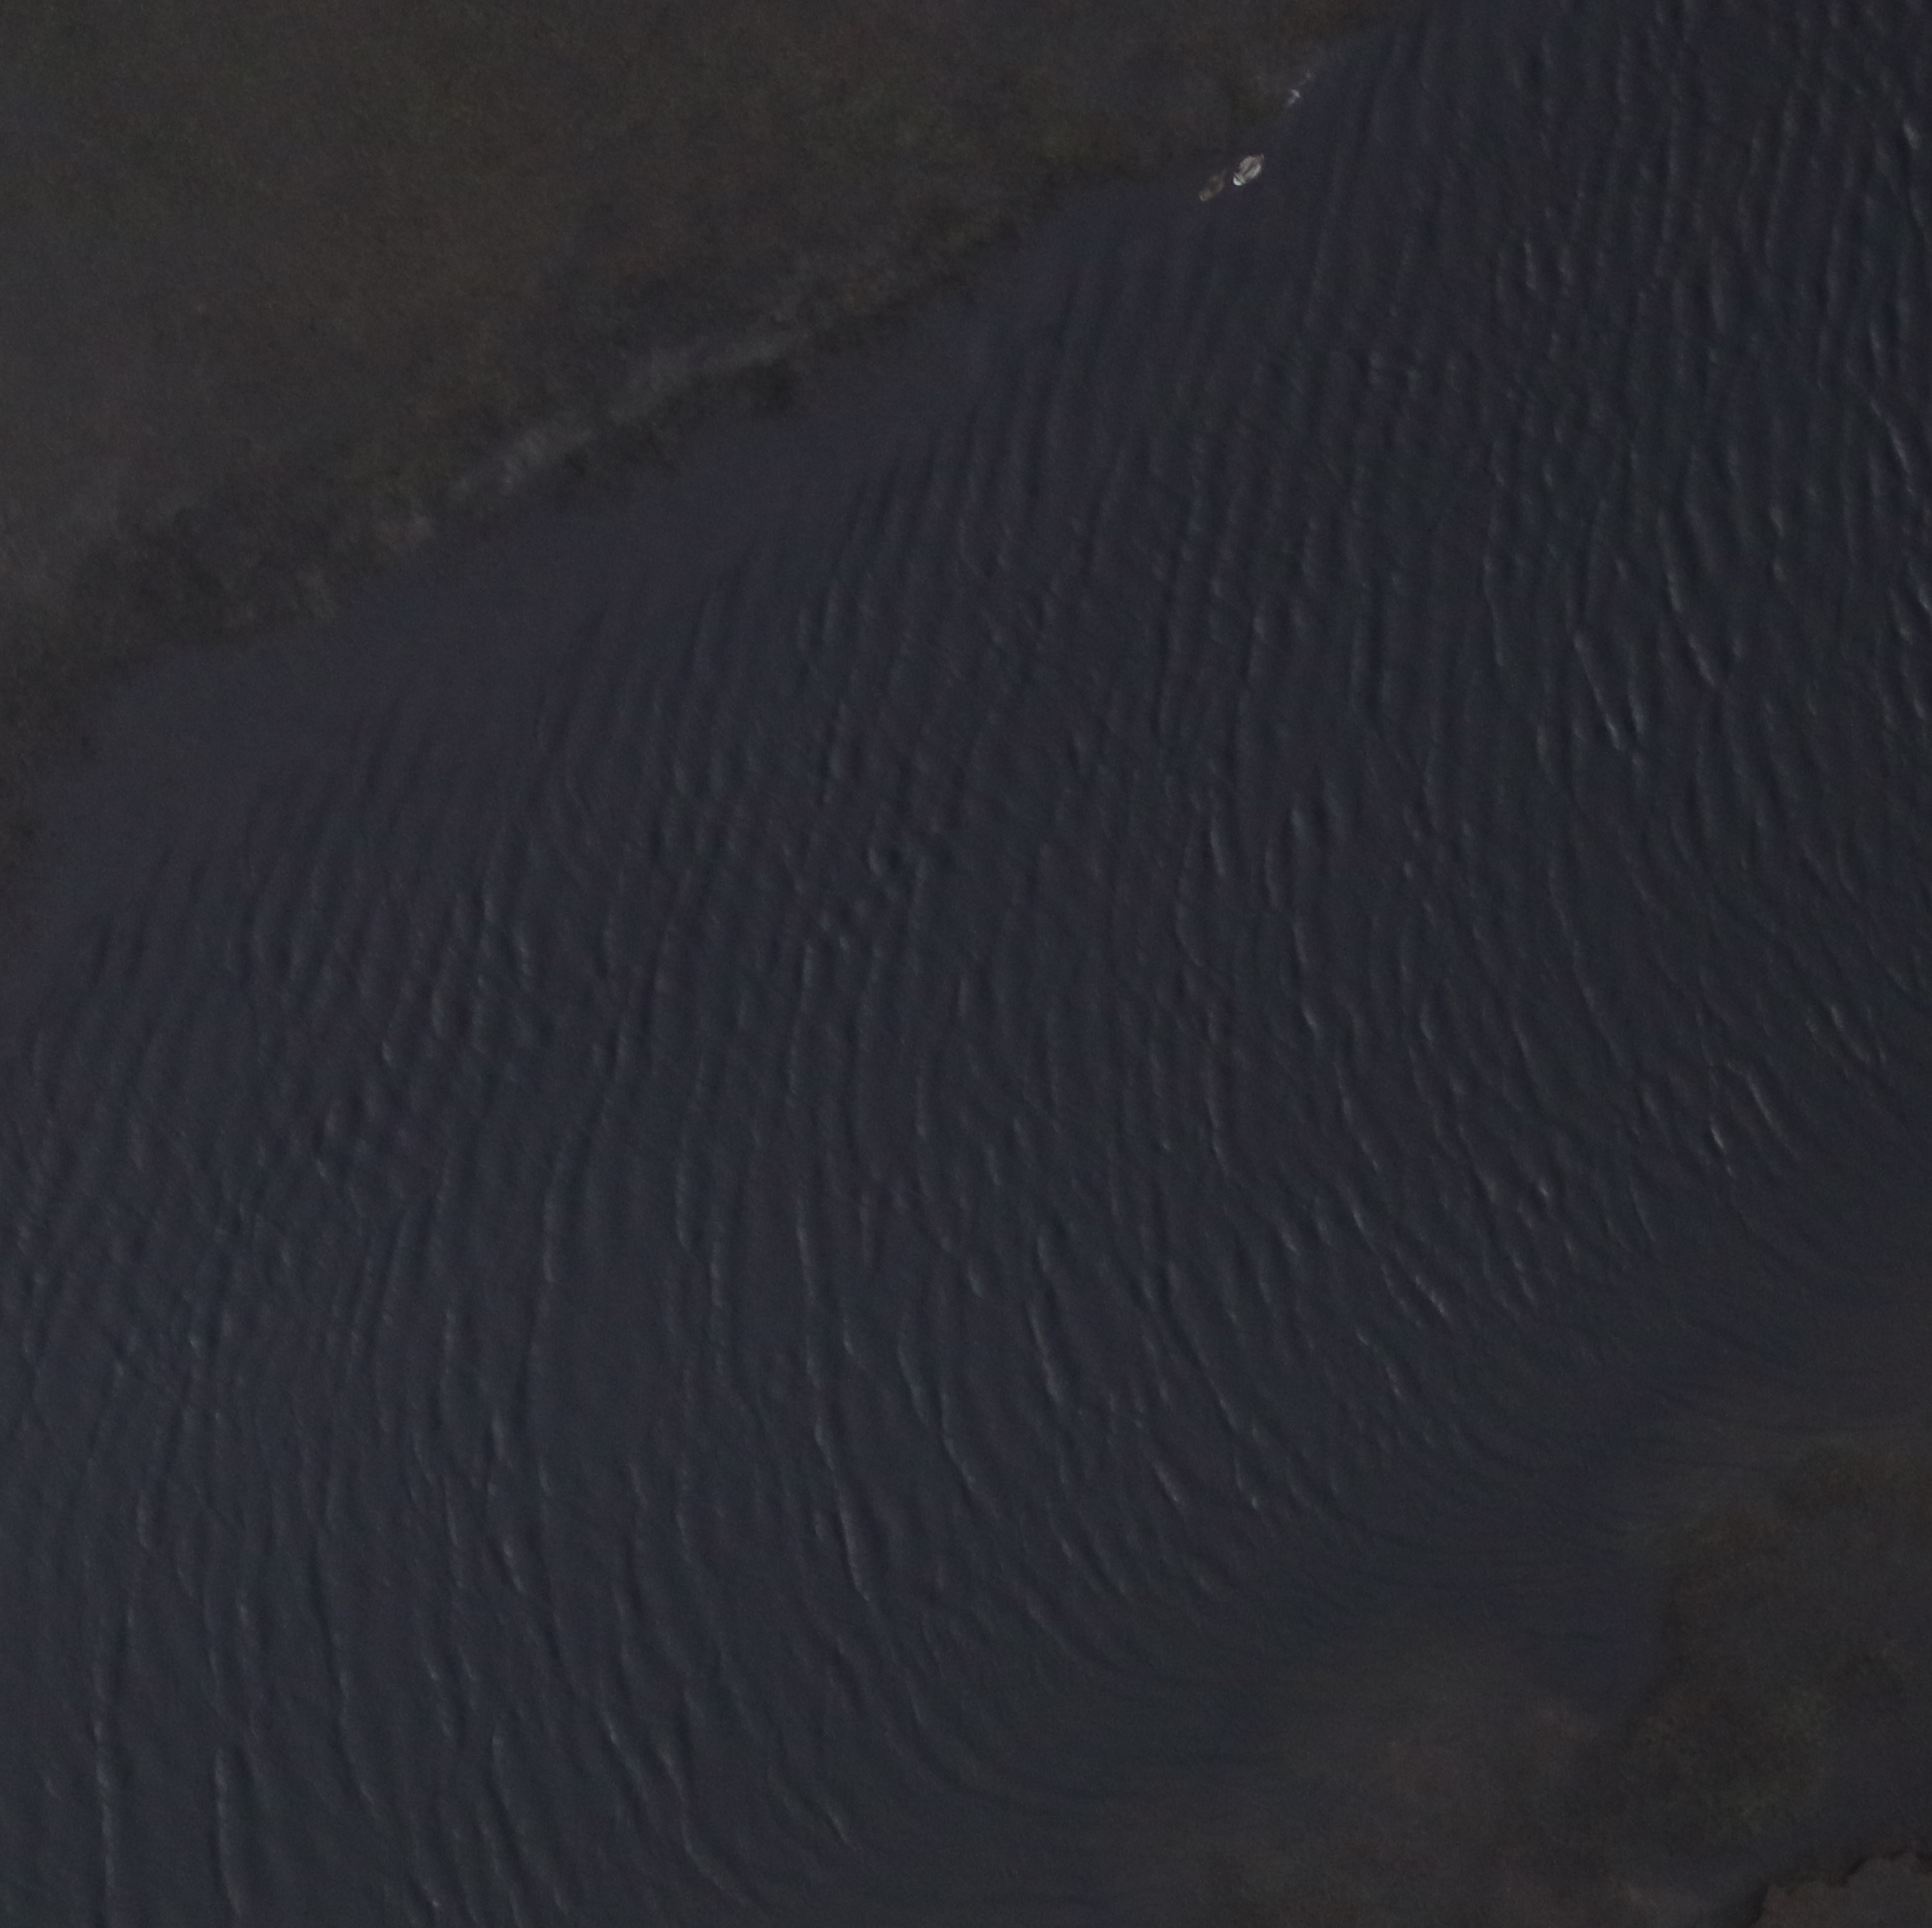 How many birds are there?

2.